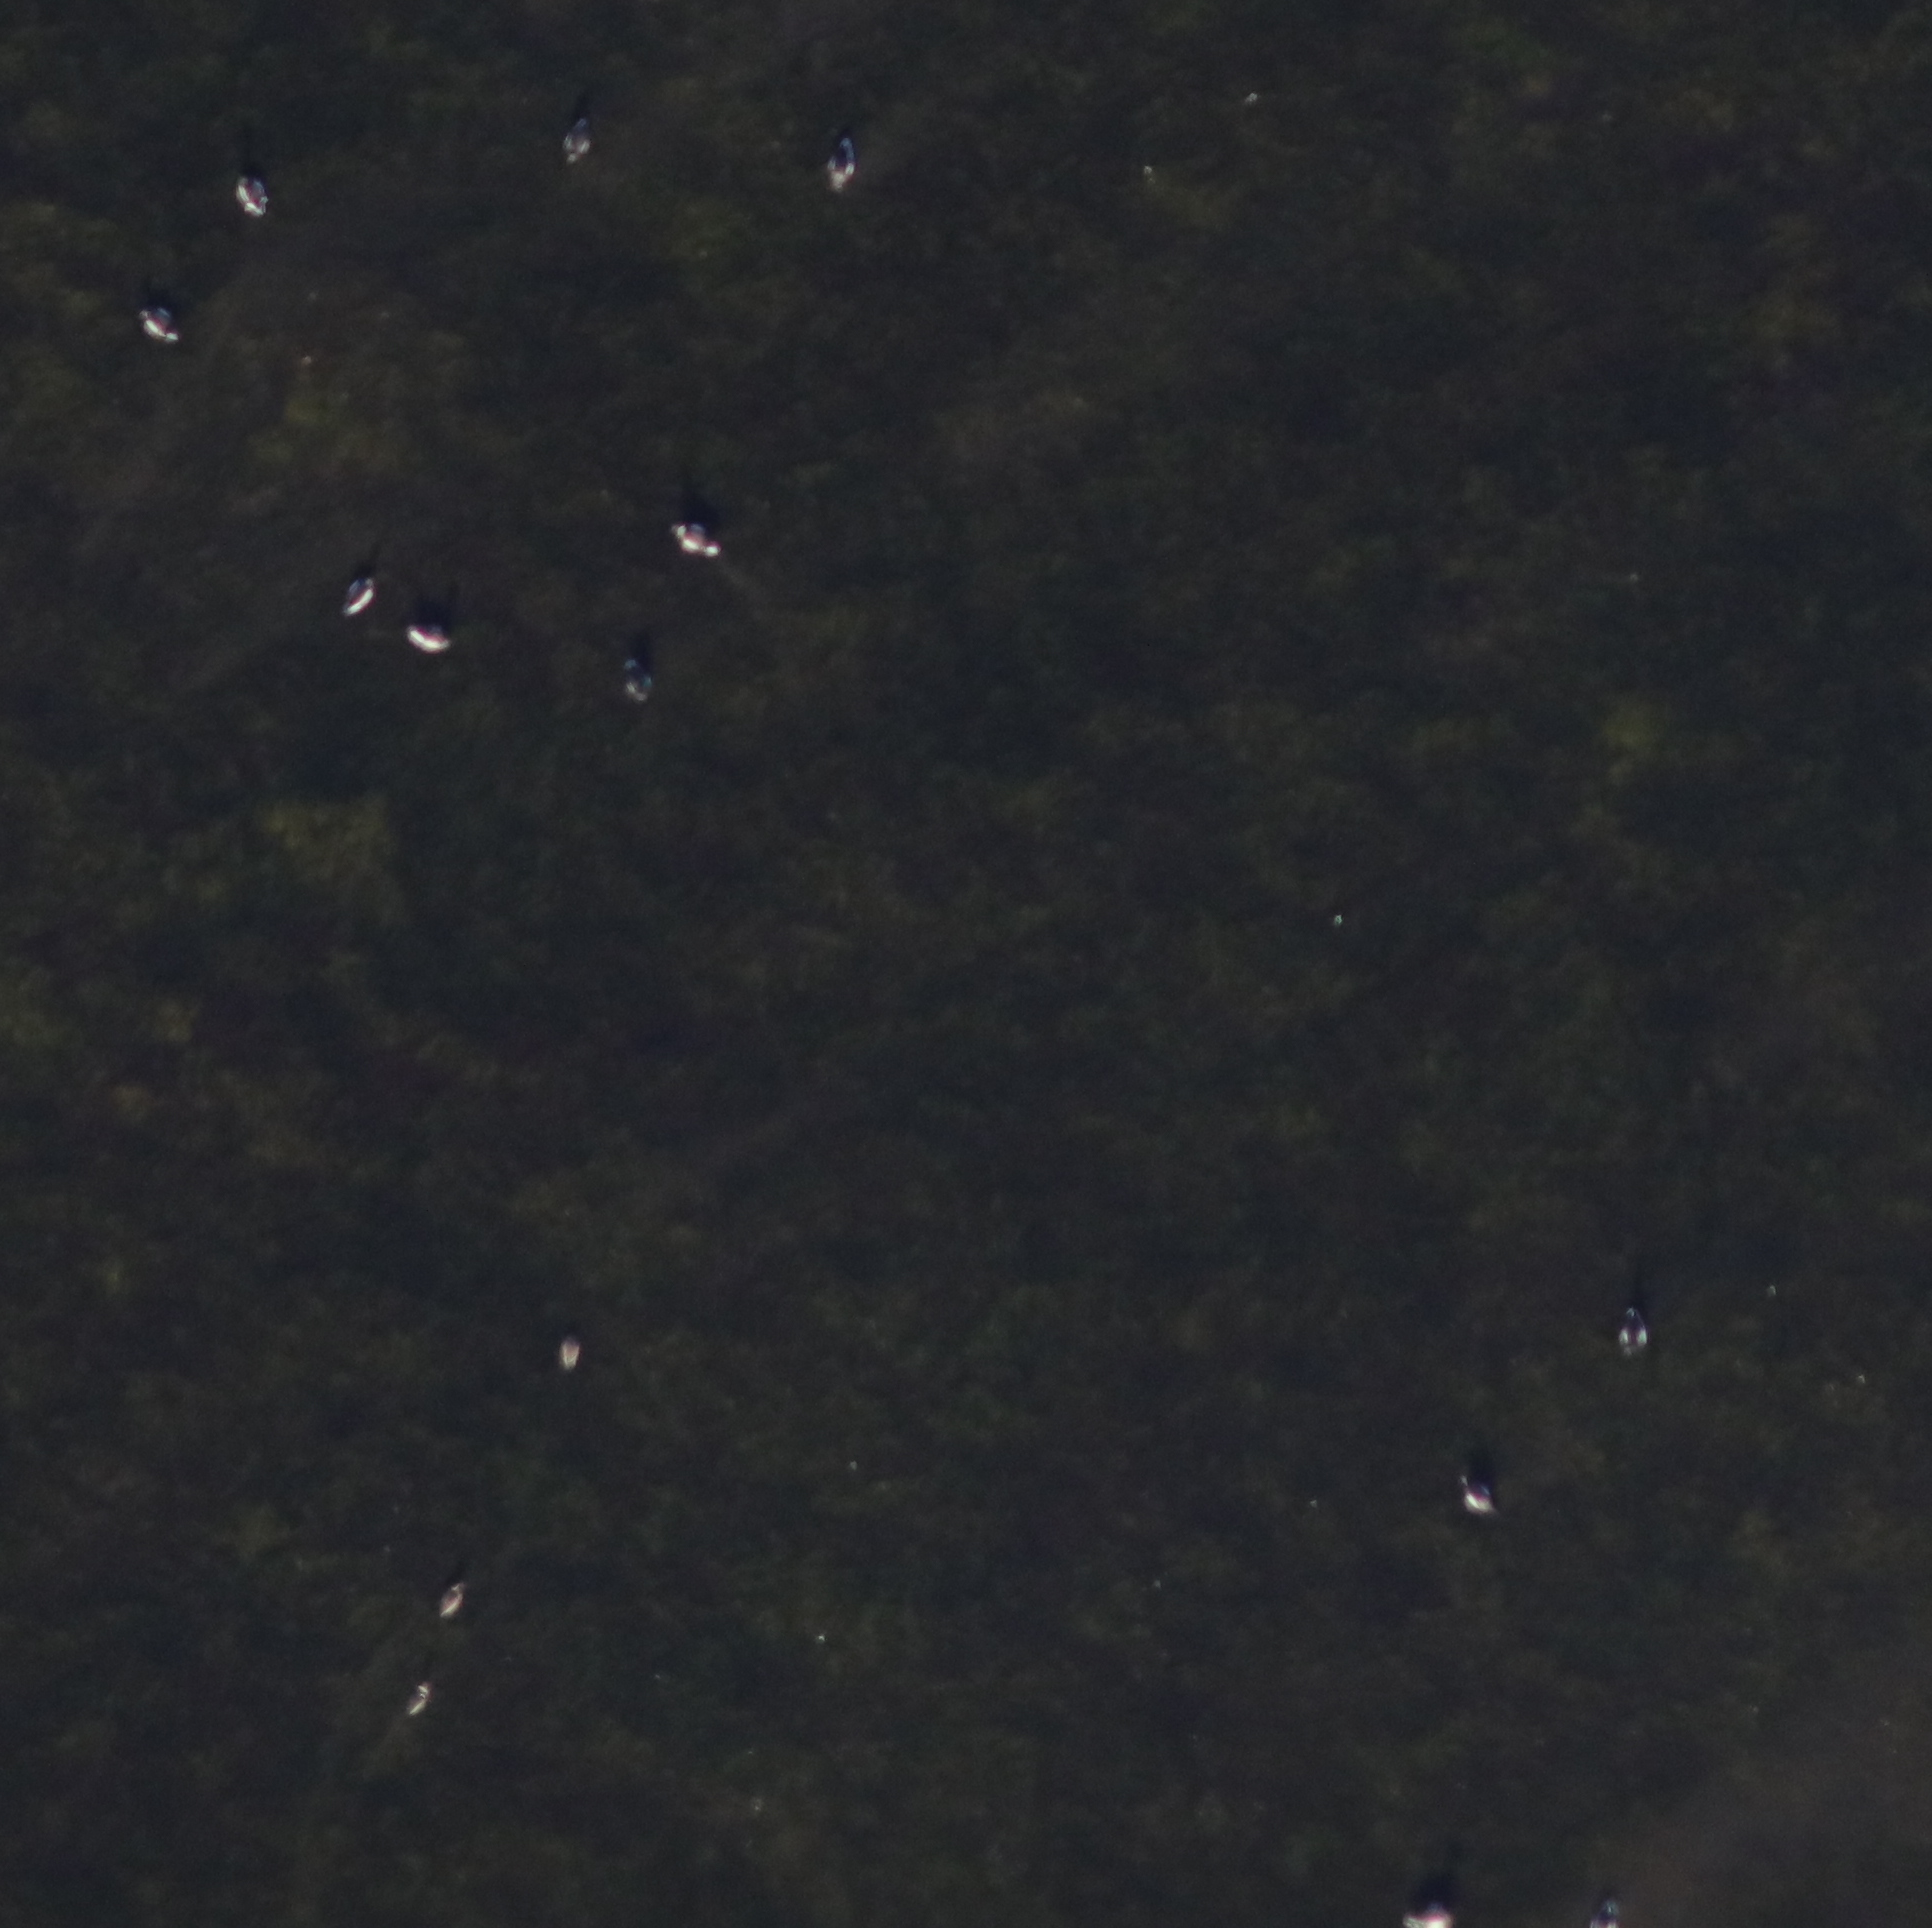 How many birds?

13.